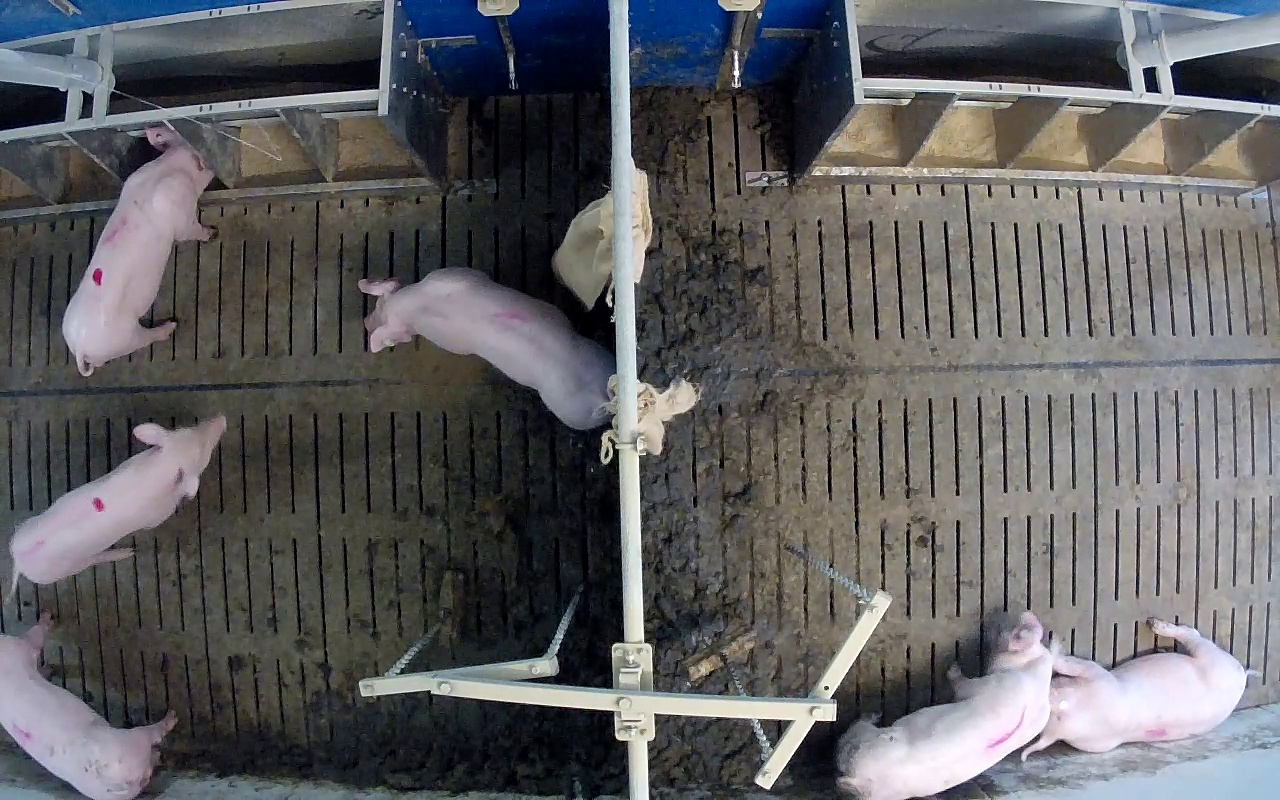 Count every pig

6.